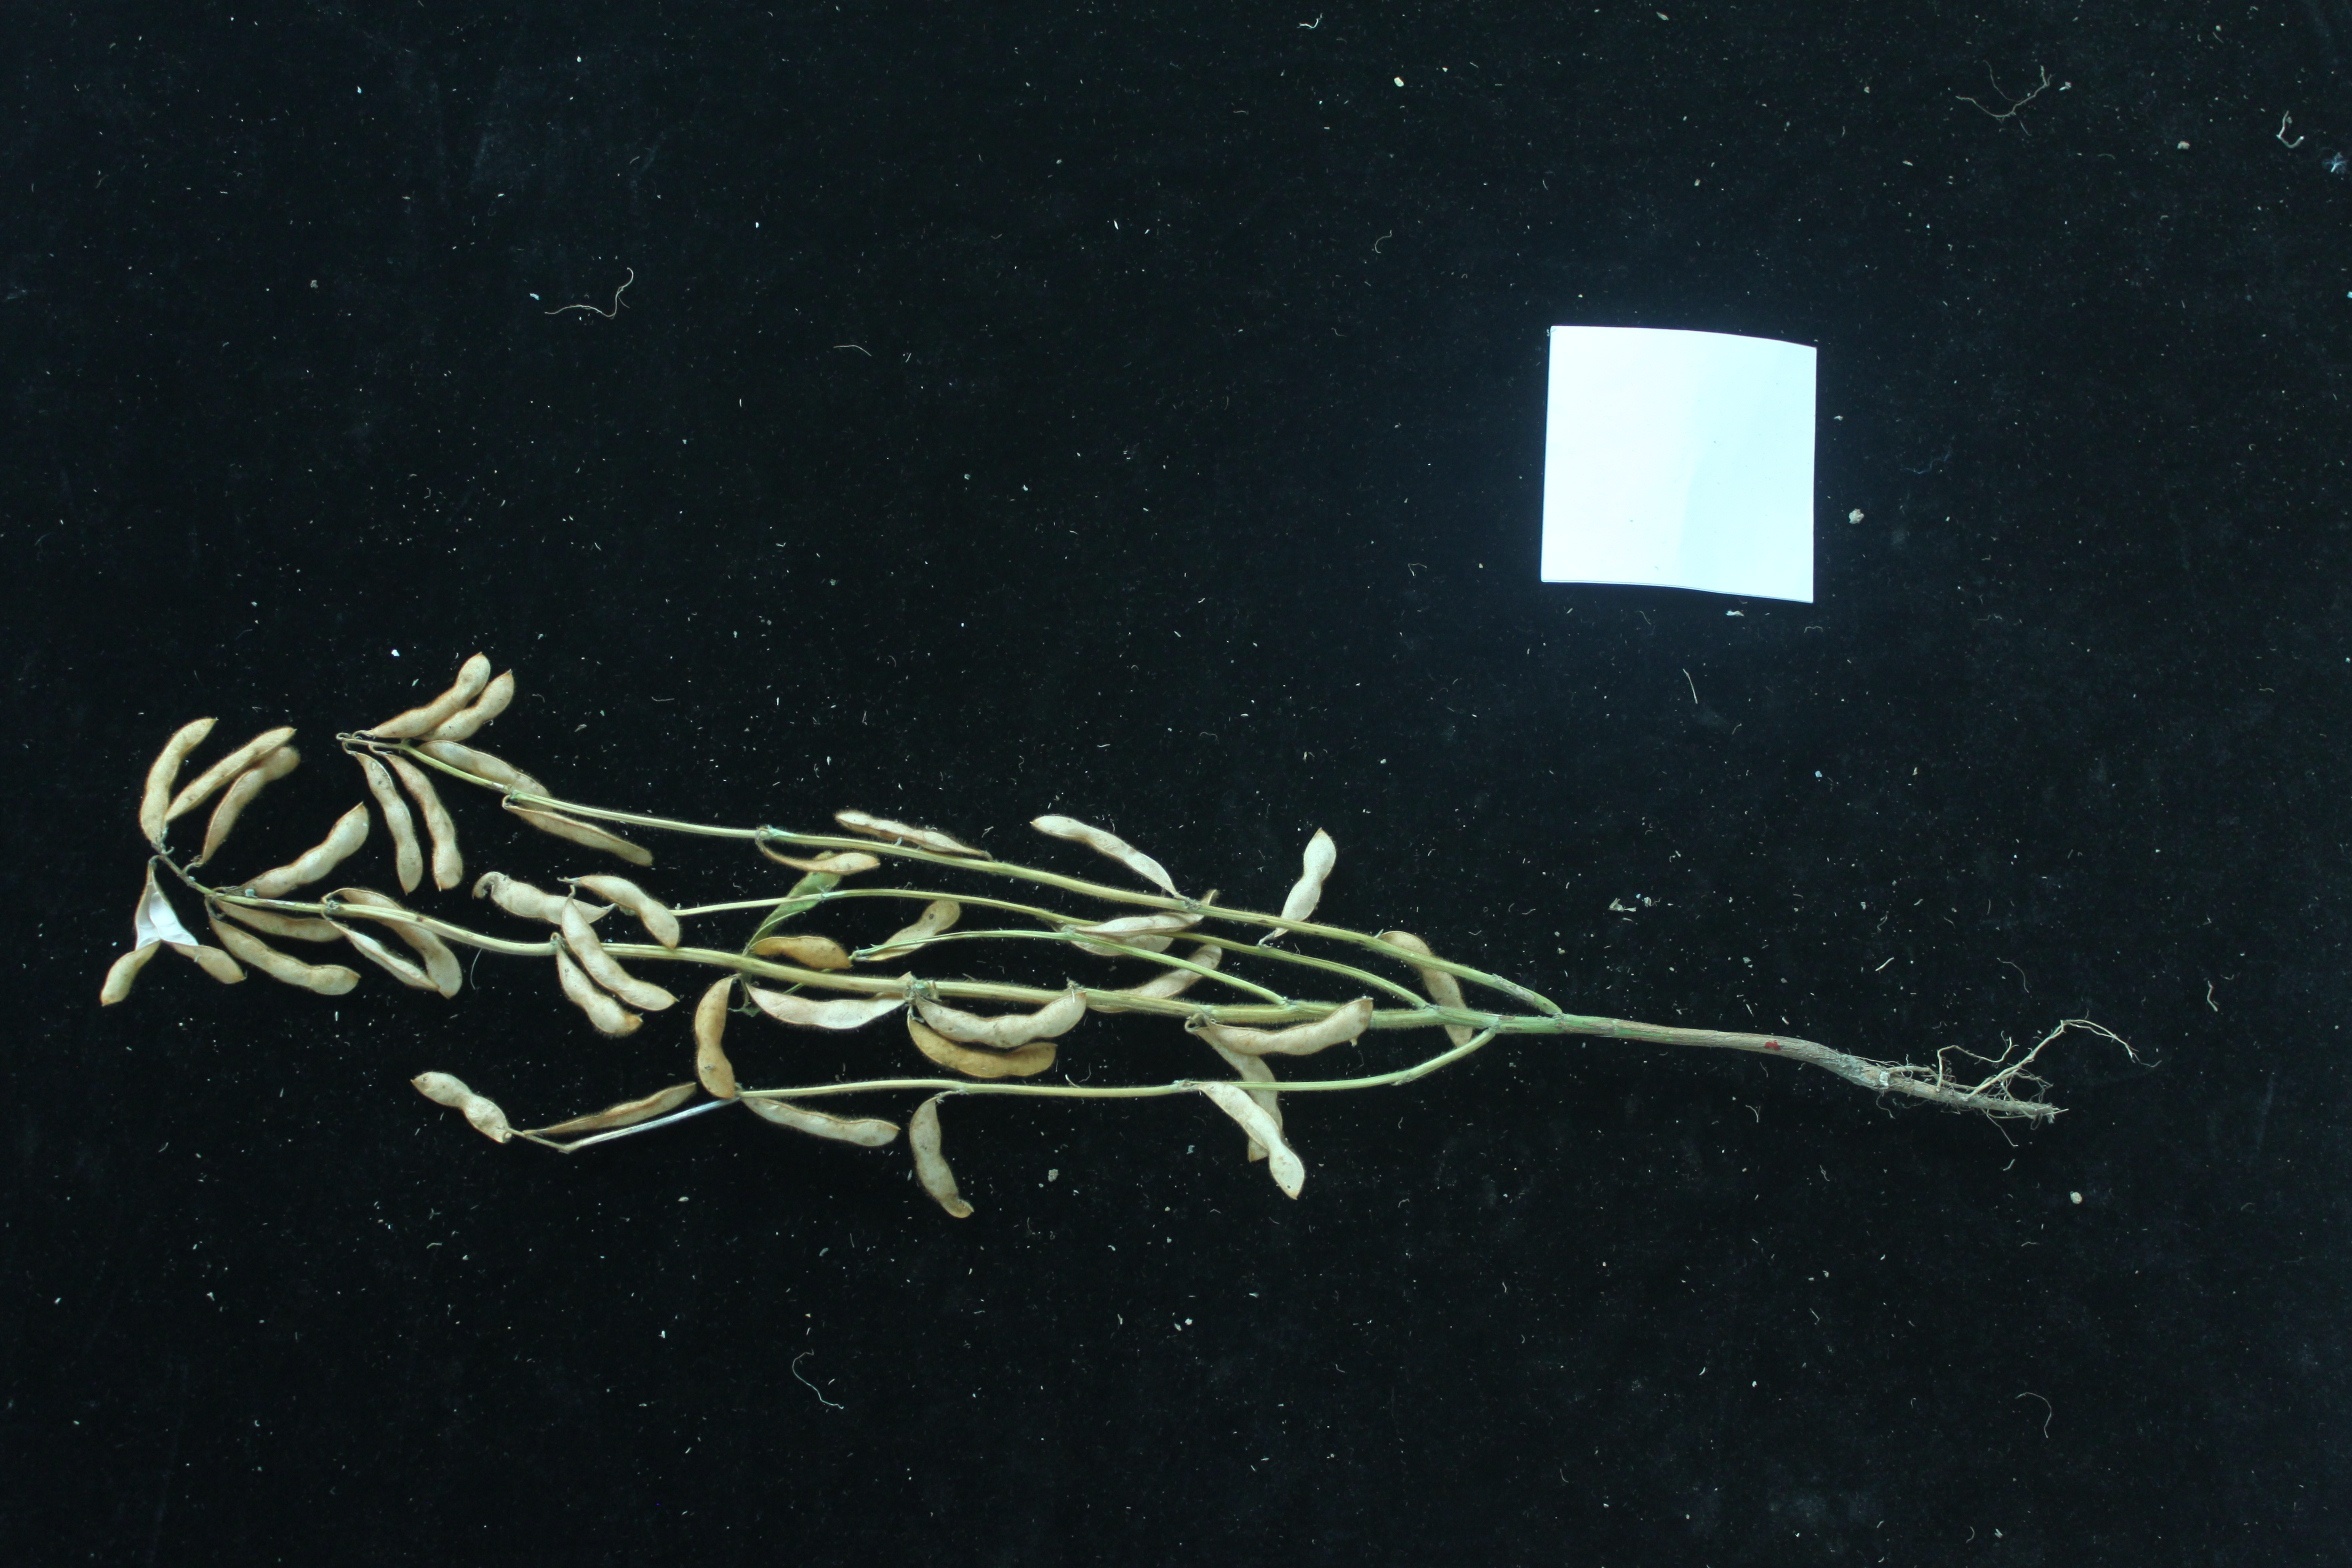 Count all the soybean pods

40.